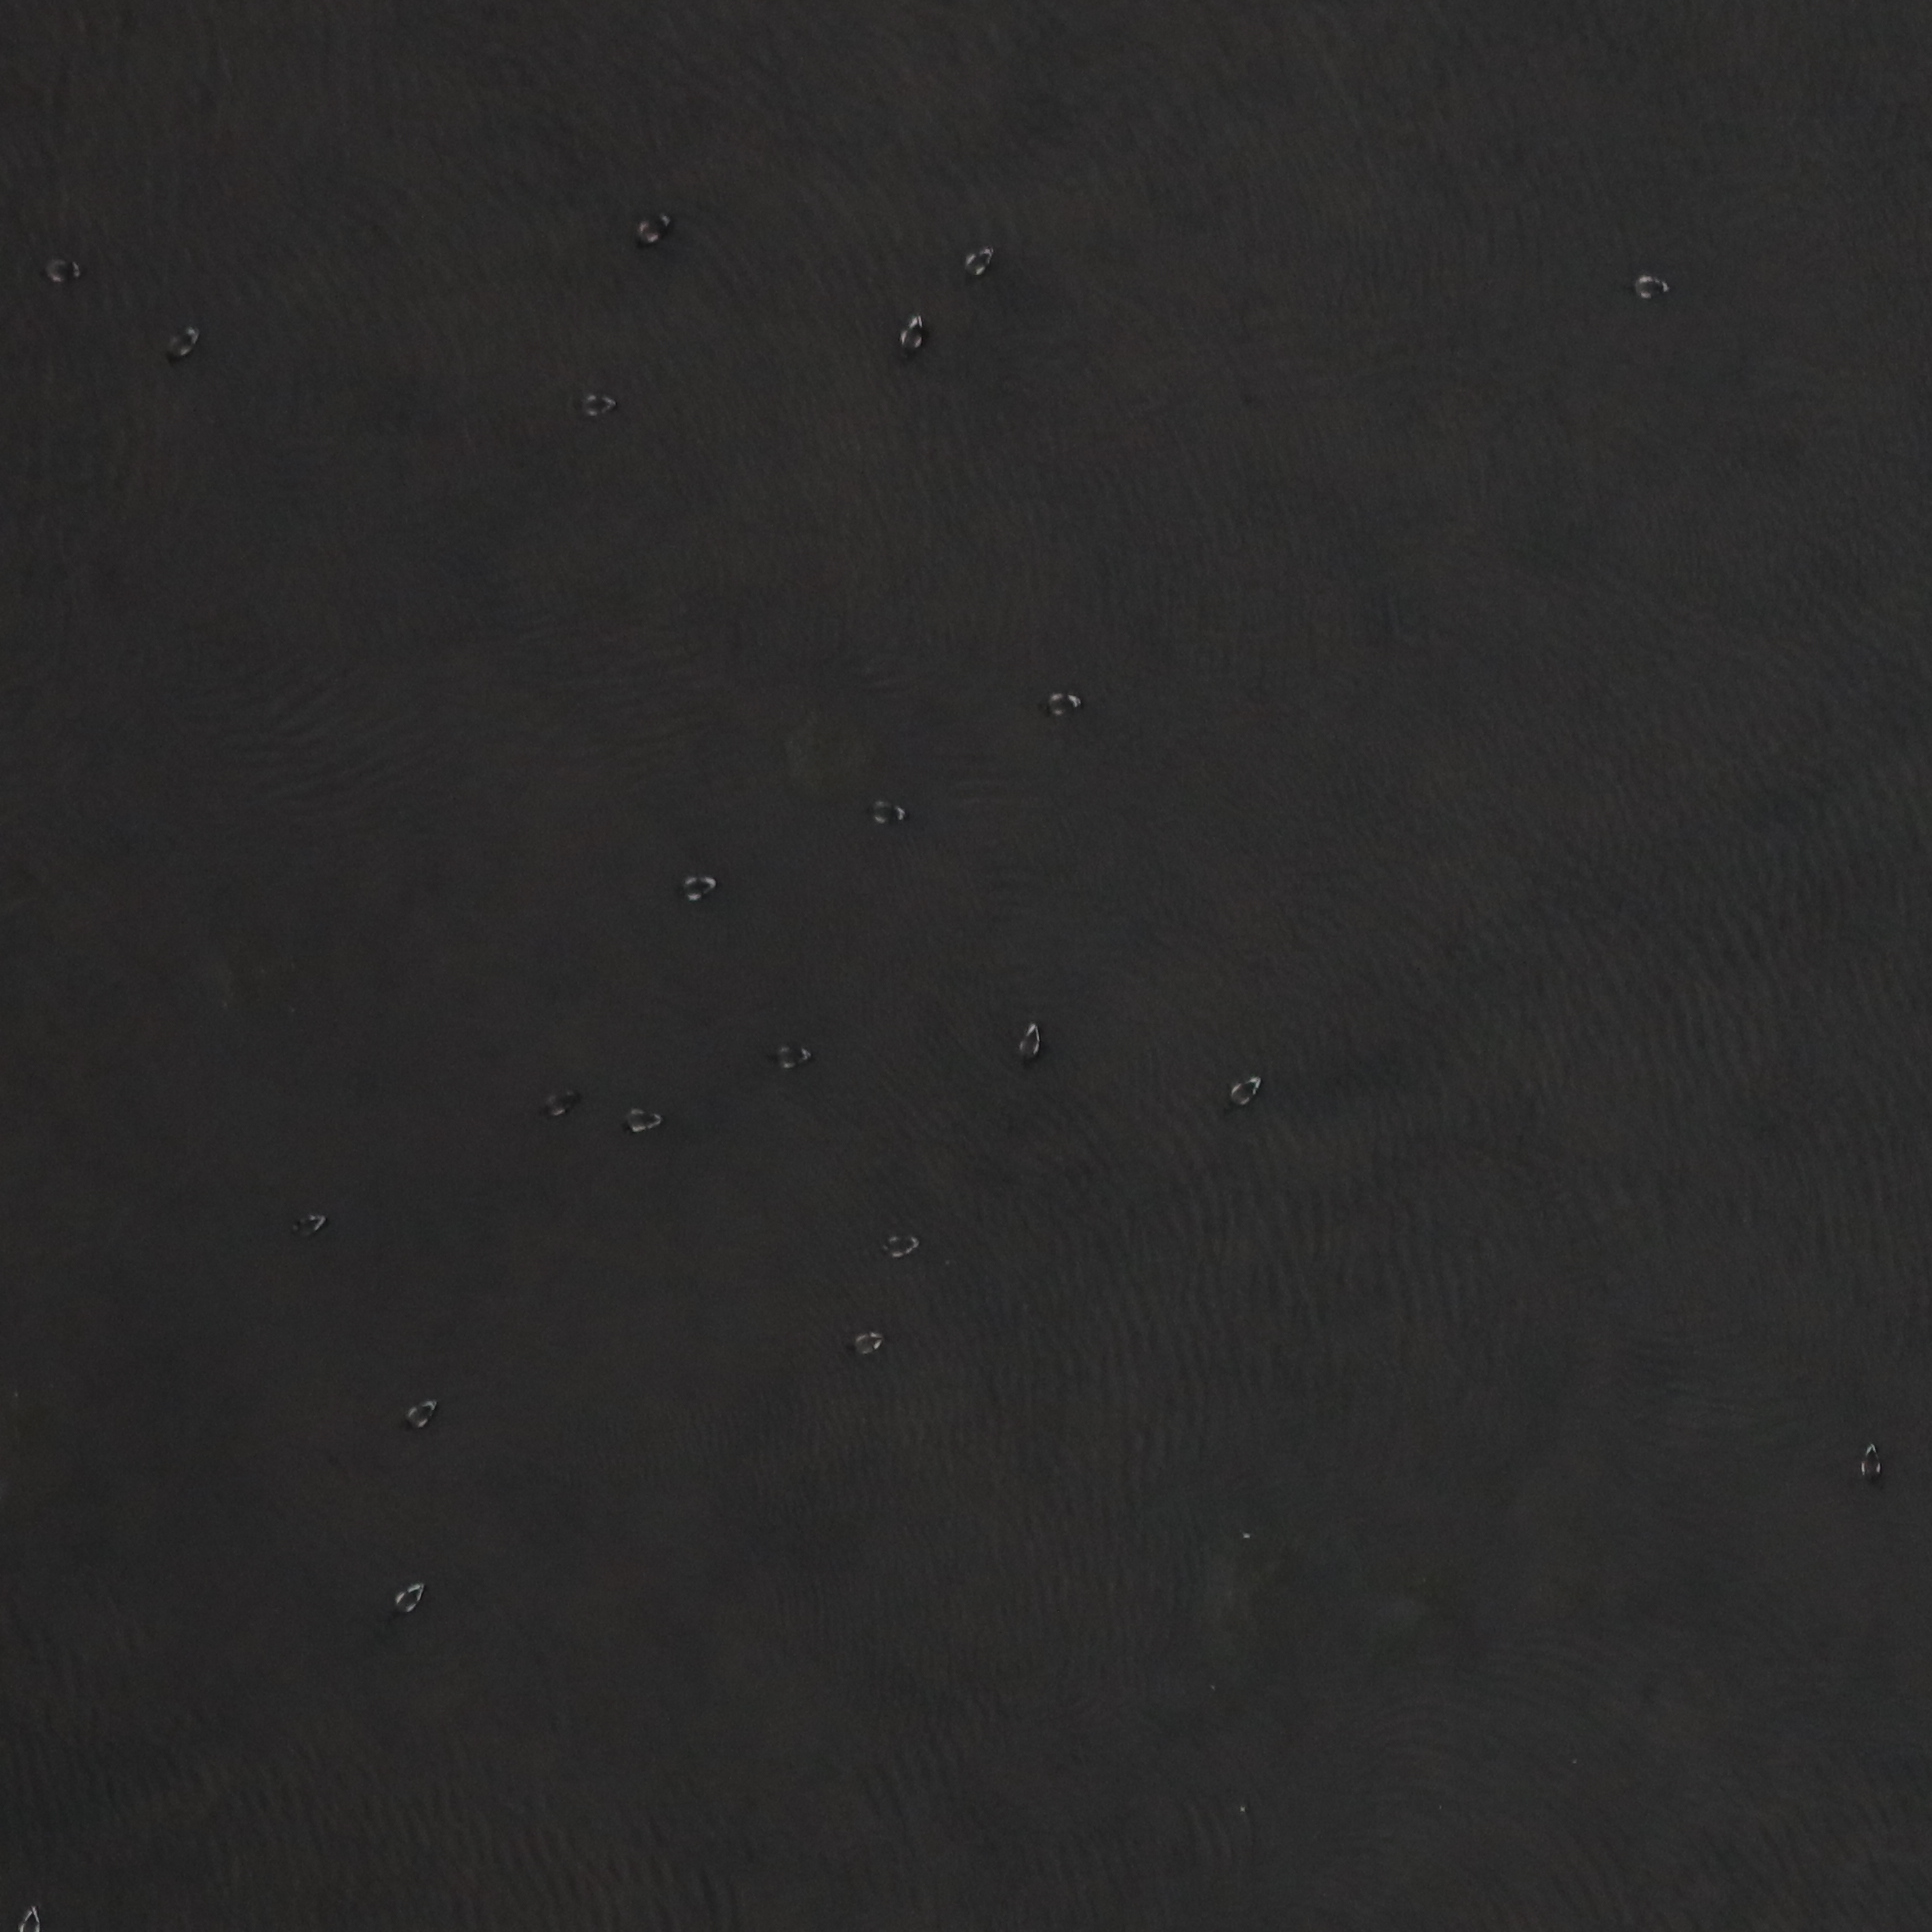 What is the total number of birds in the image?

22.